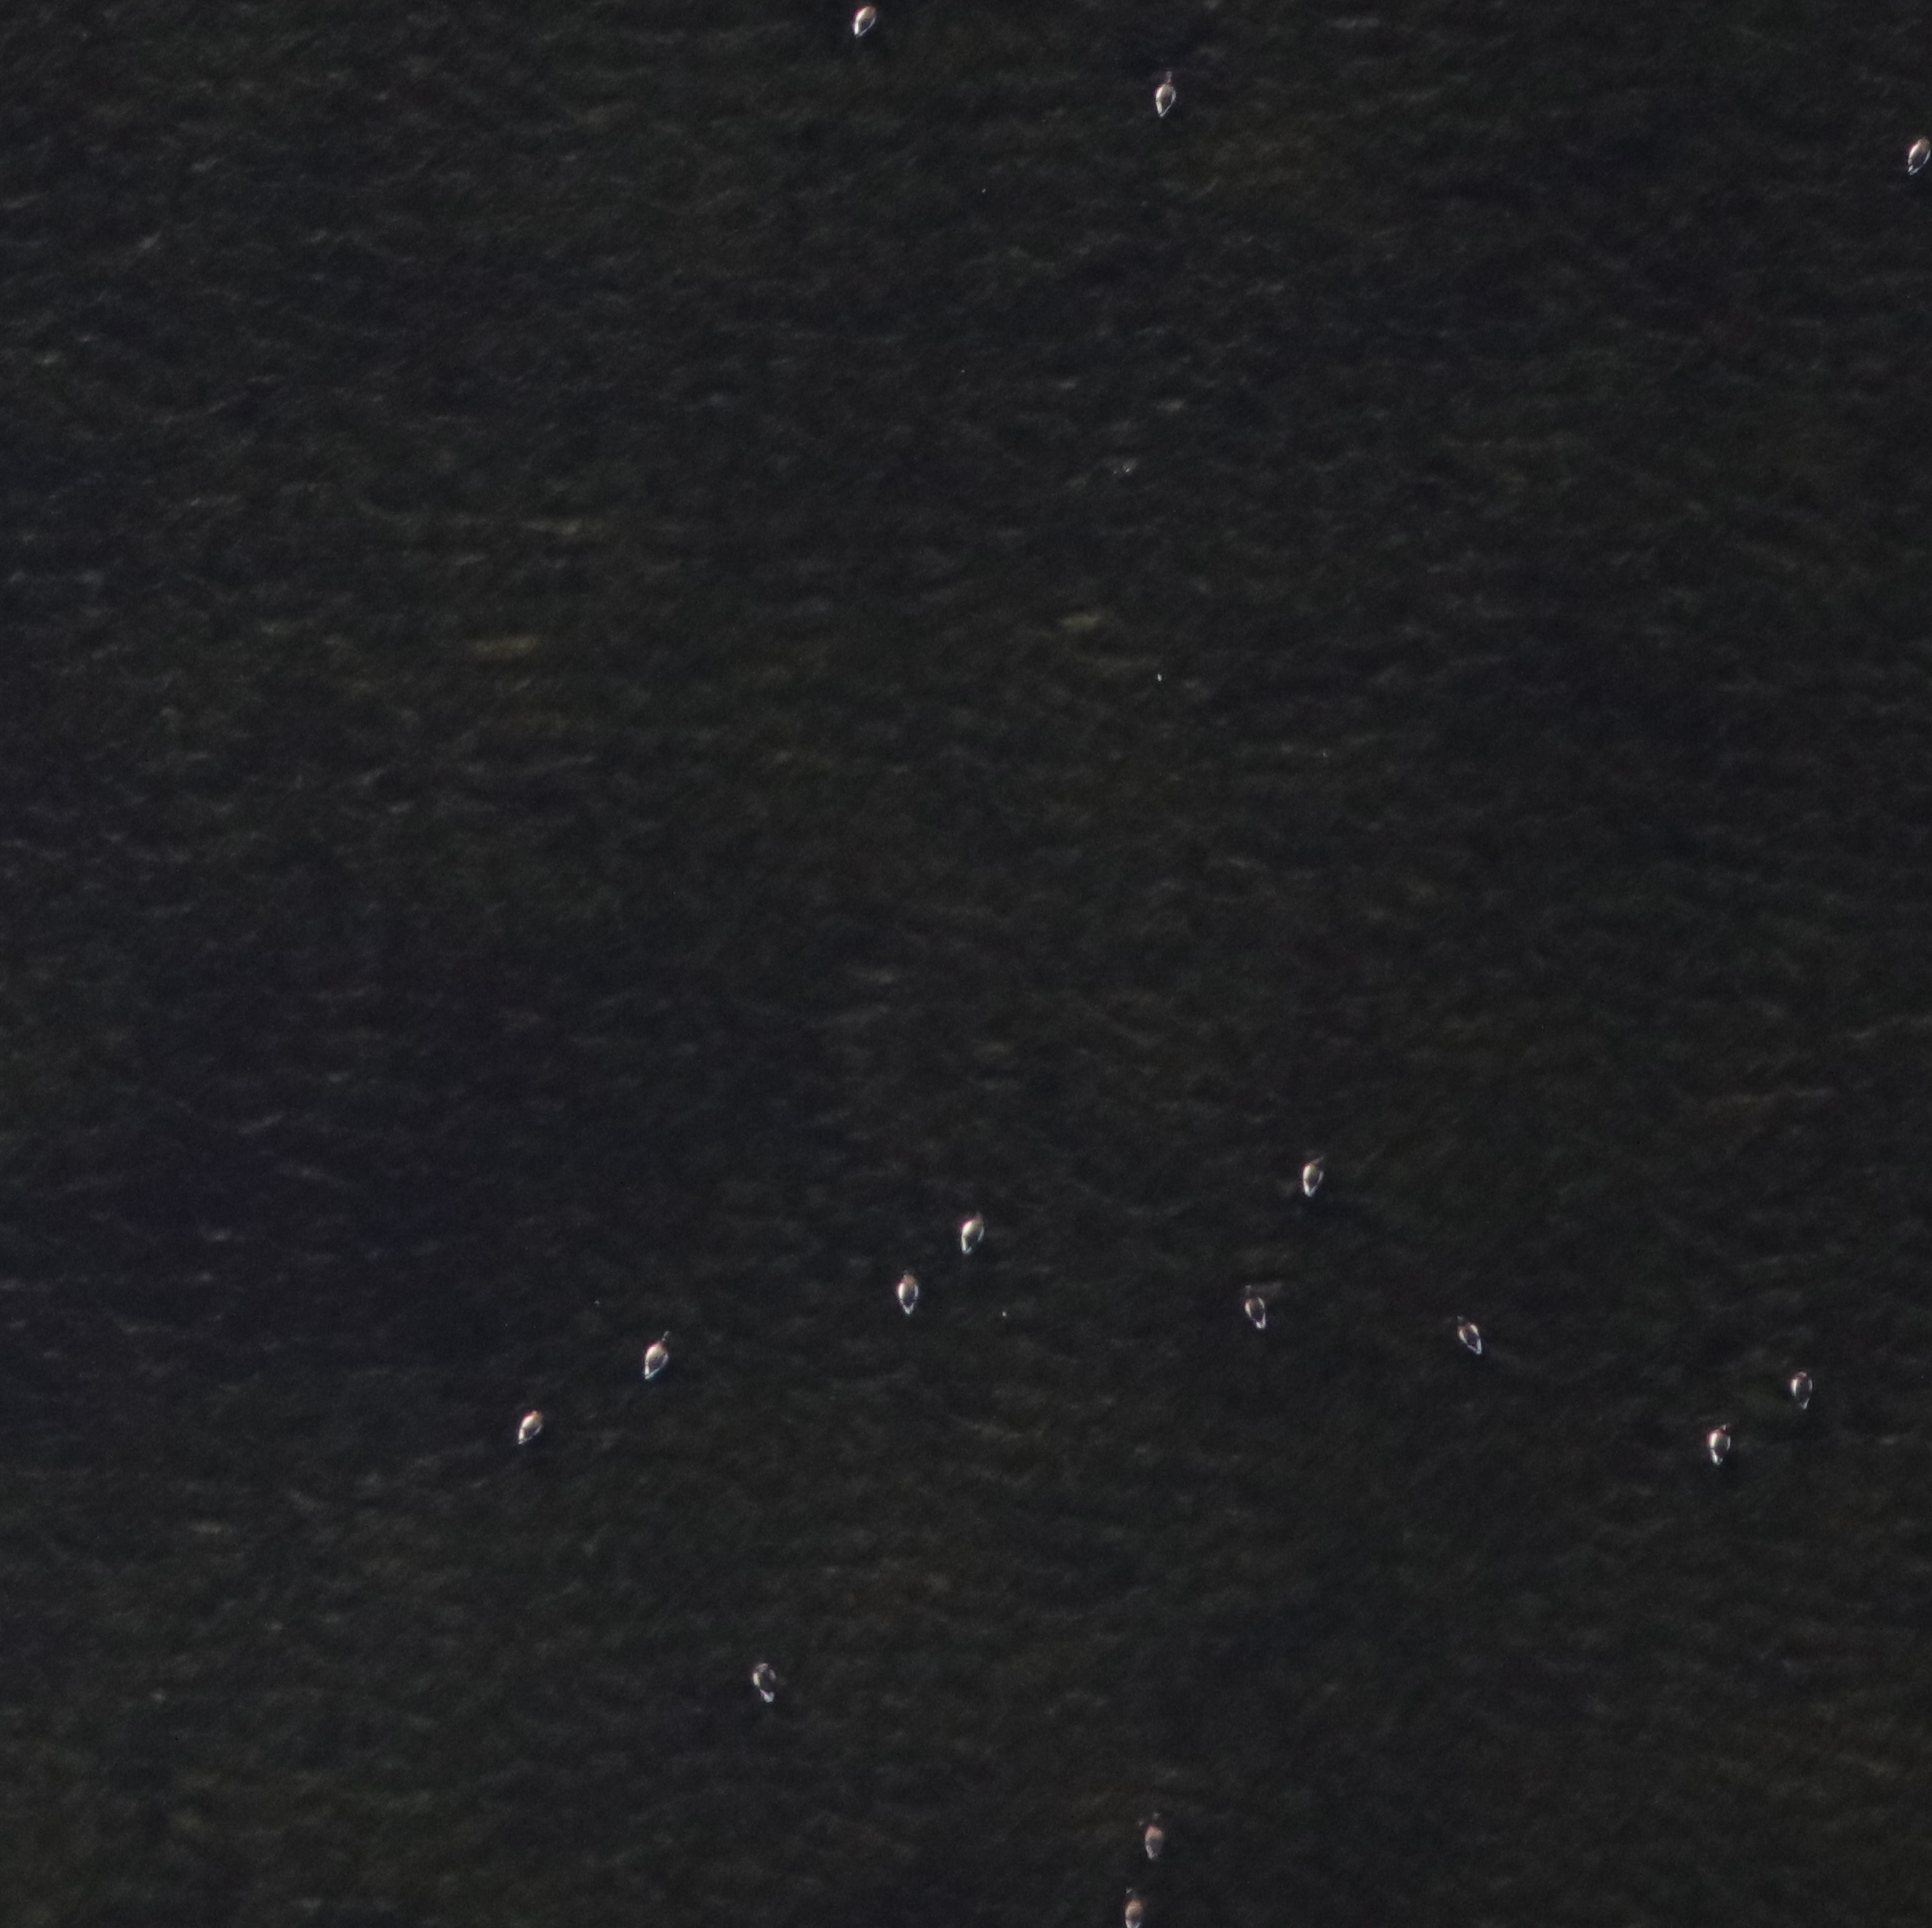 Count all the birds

15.